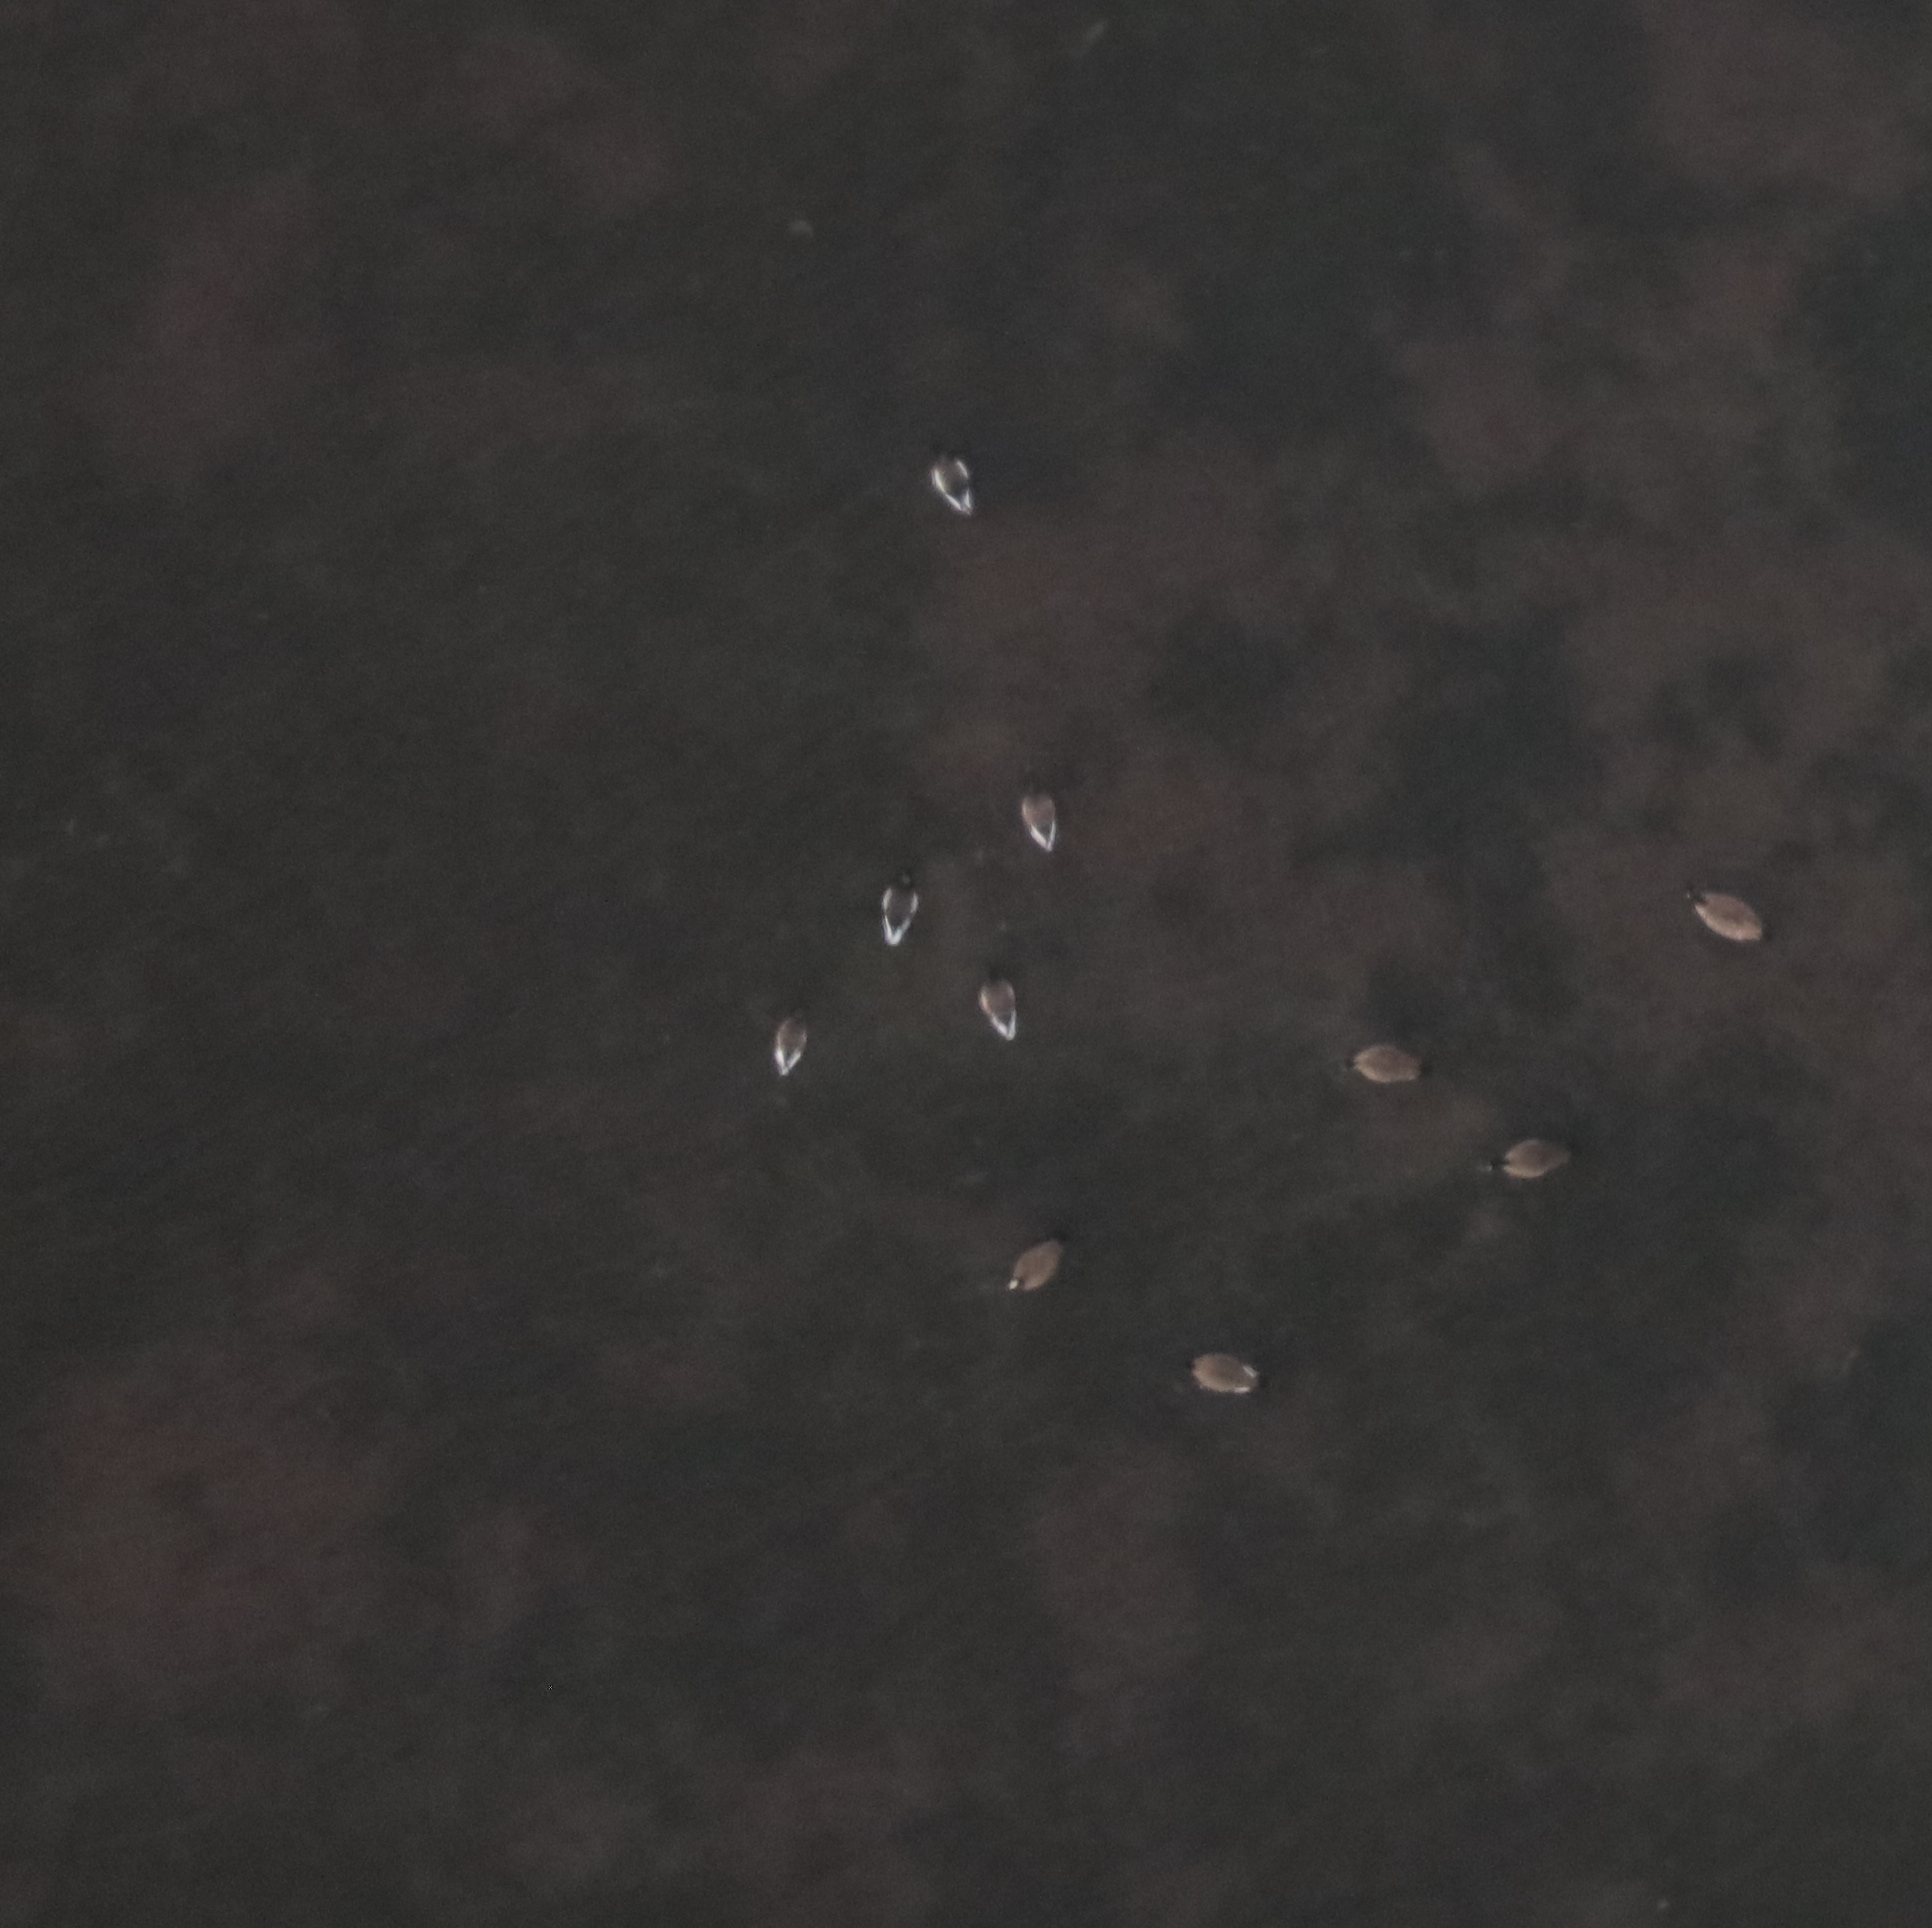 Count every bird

10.